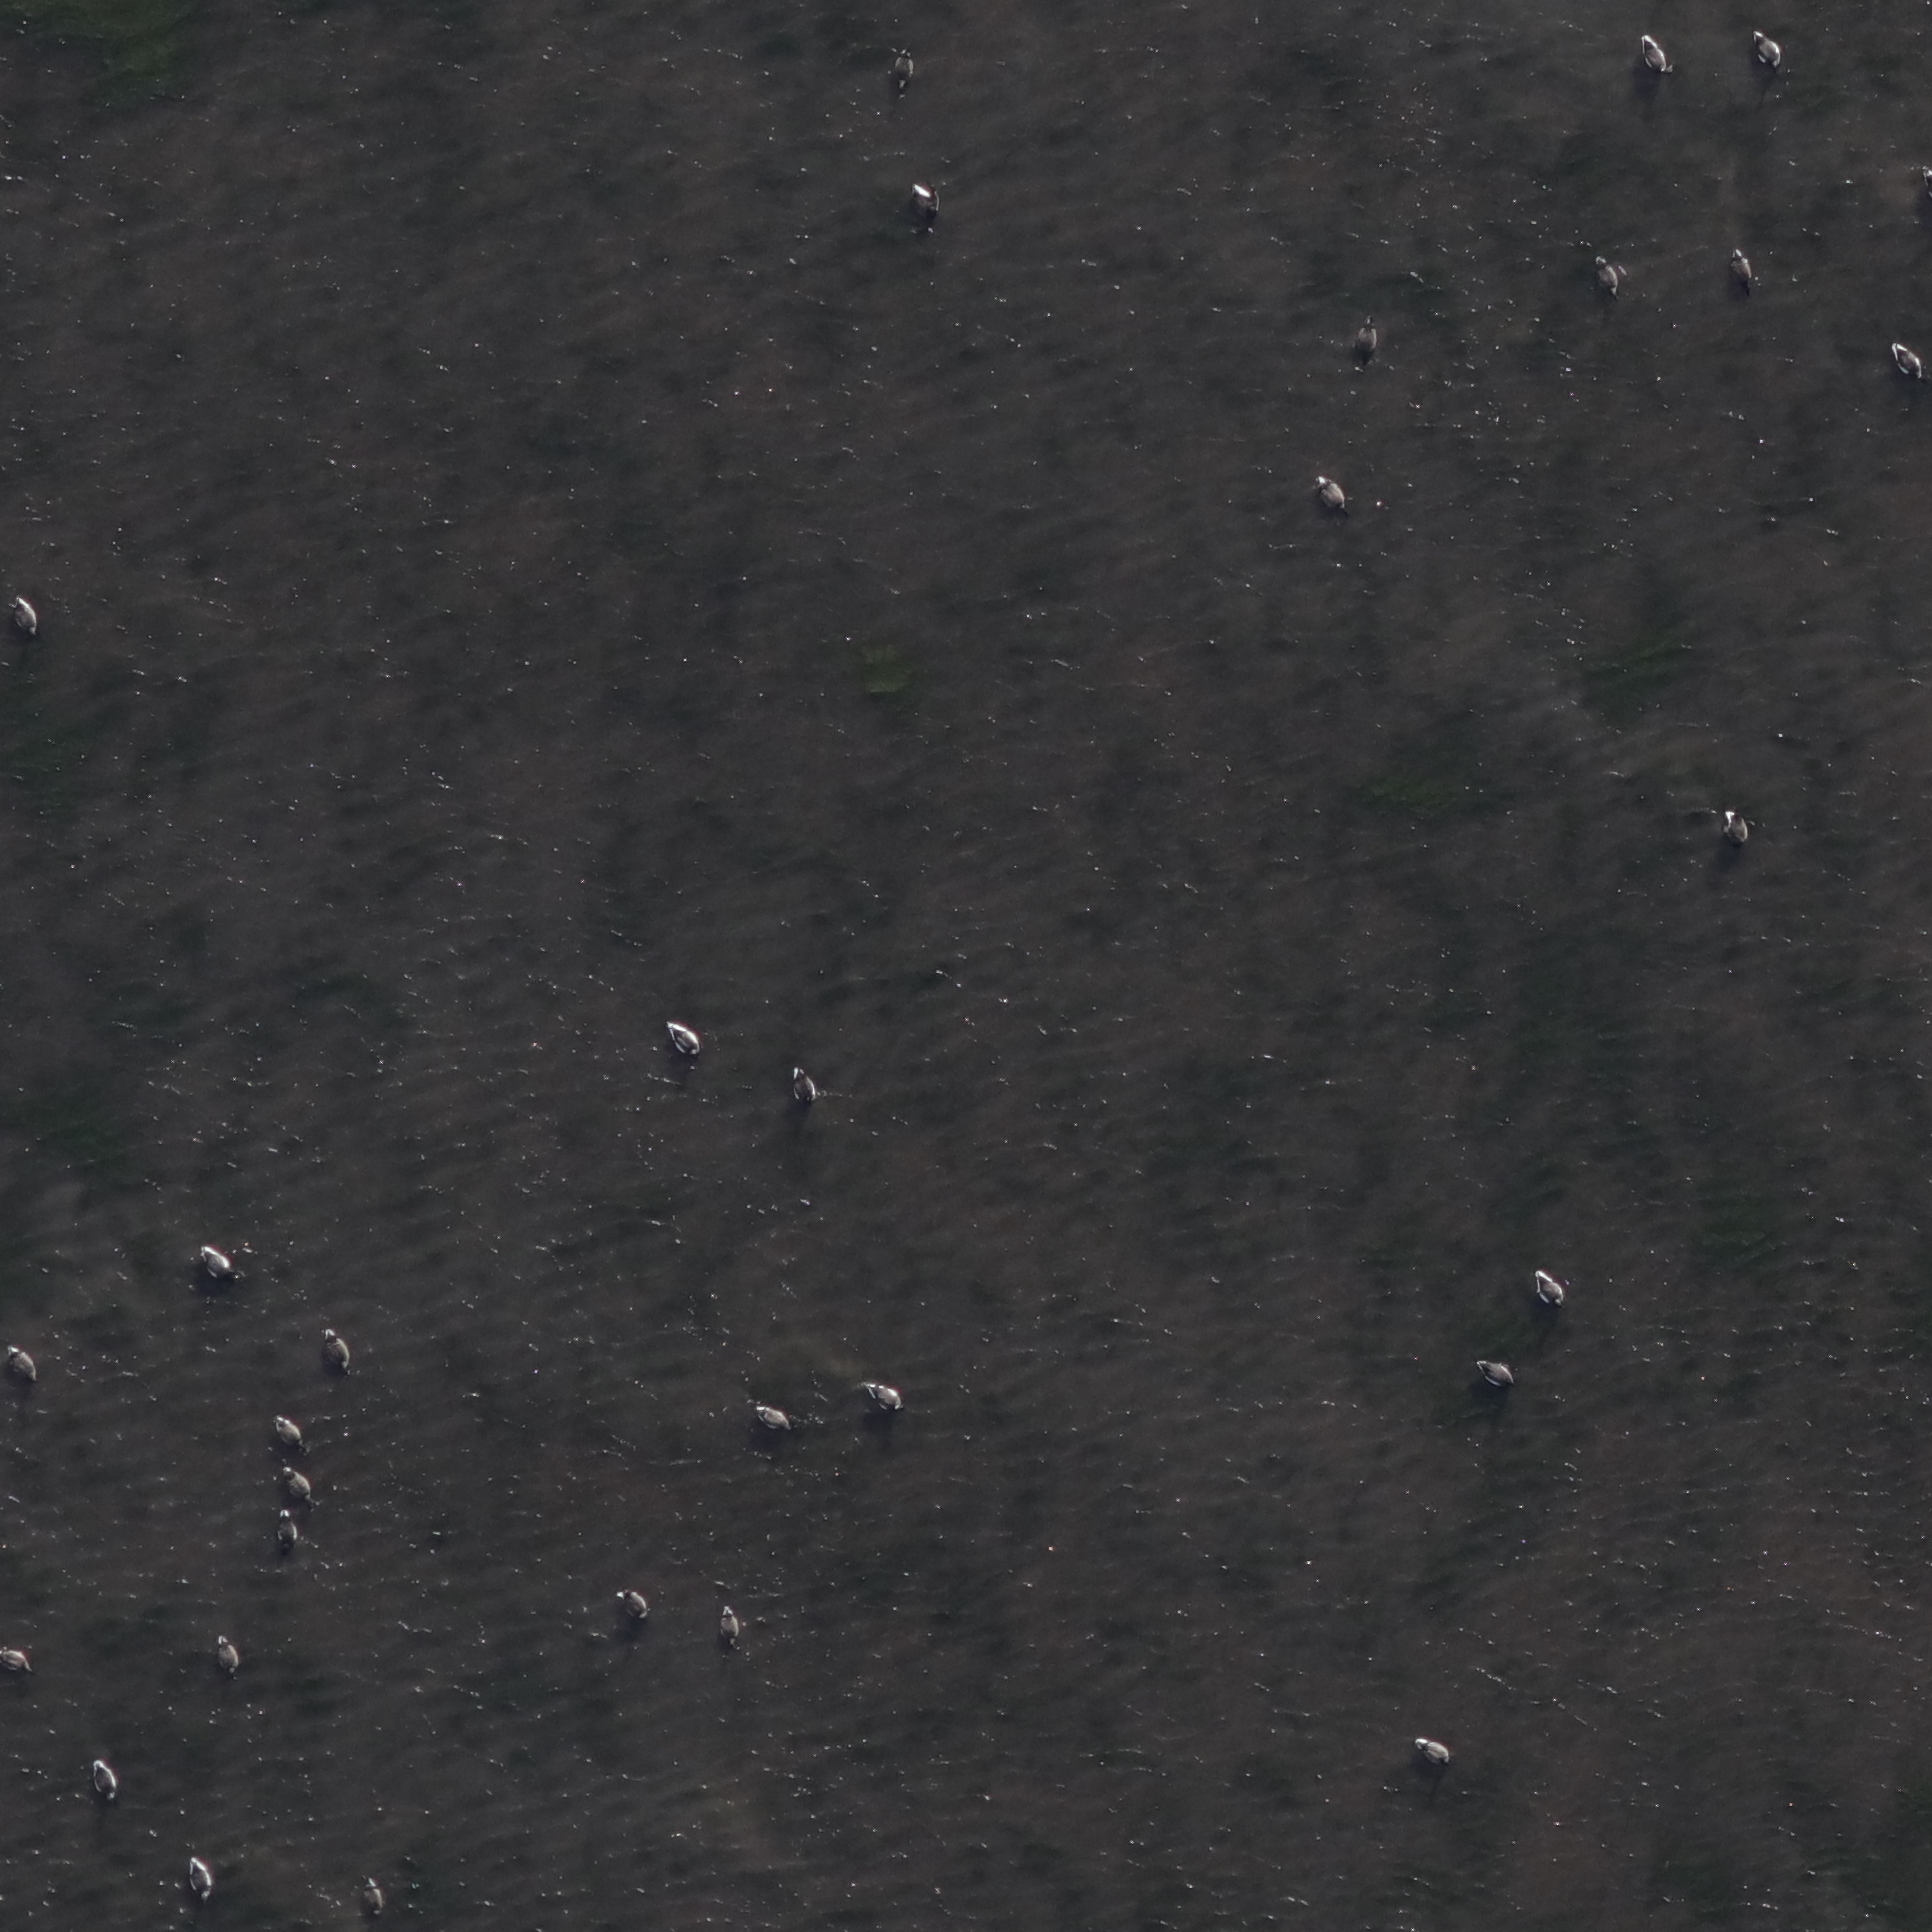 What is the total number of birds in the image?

31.